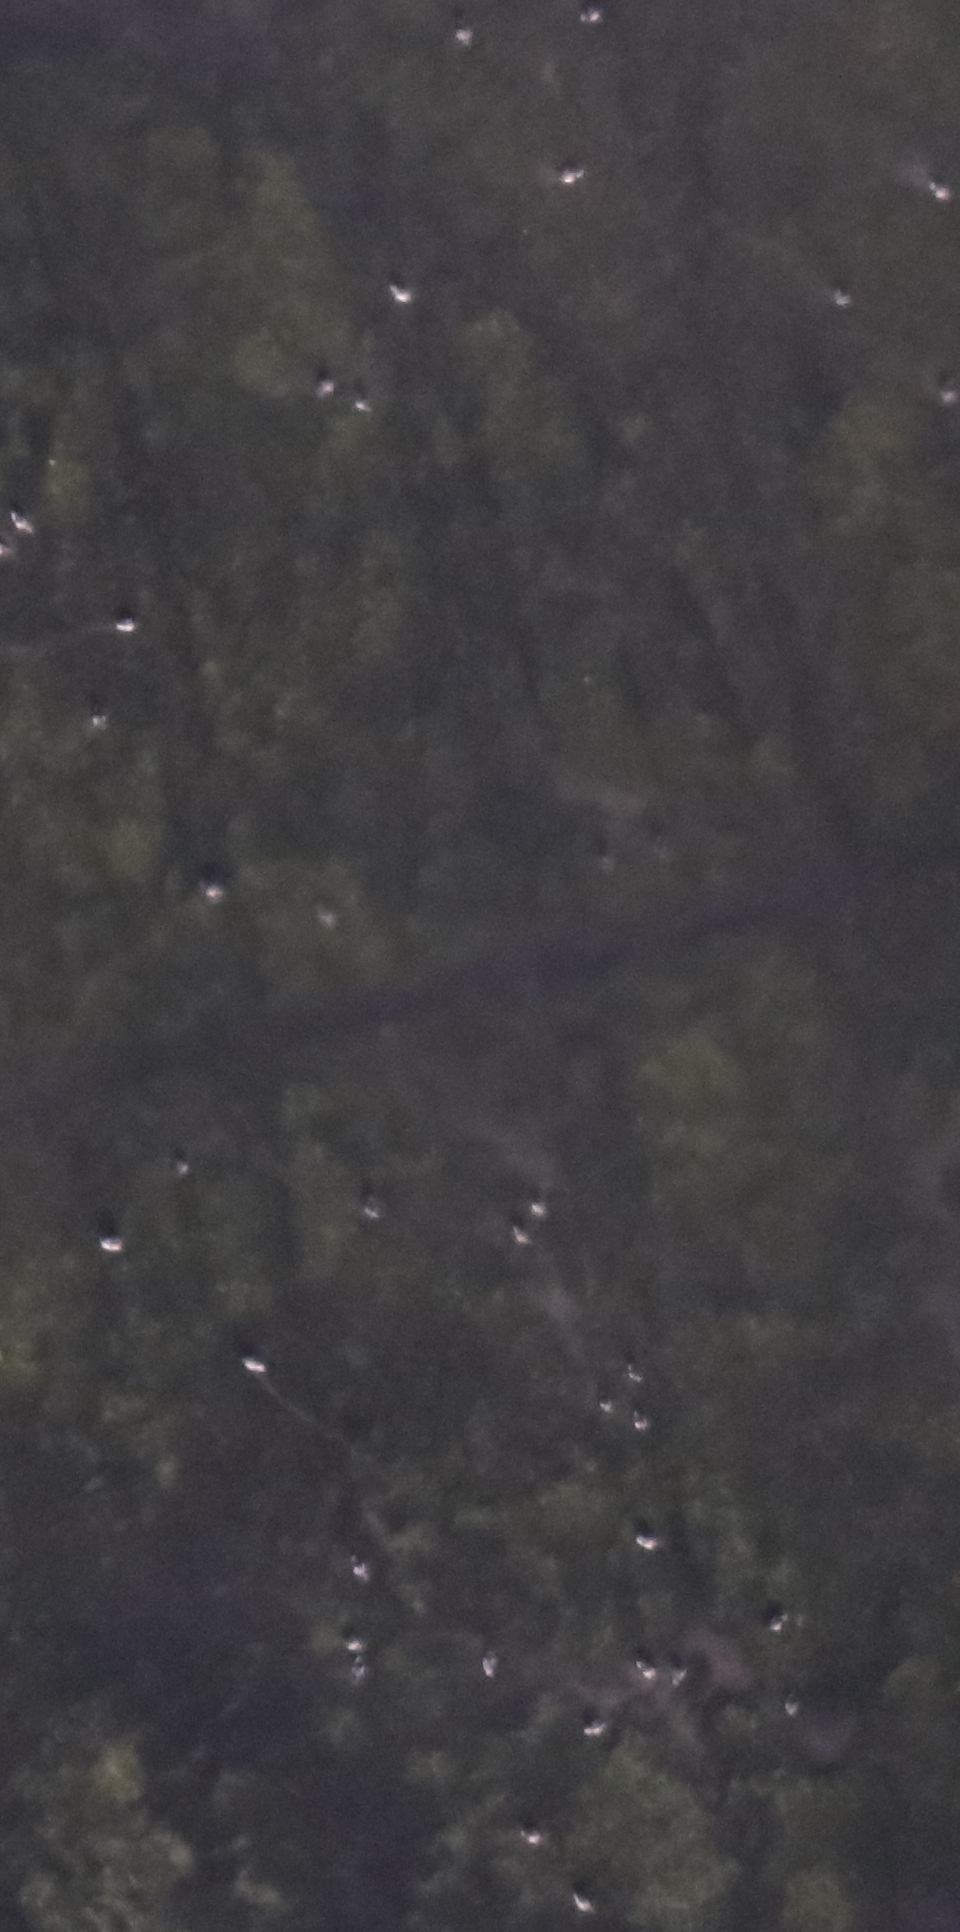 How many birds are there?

36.